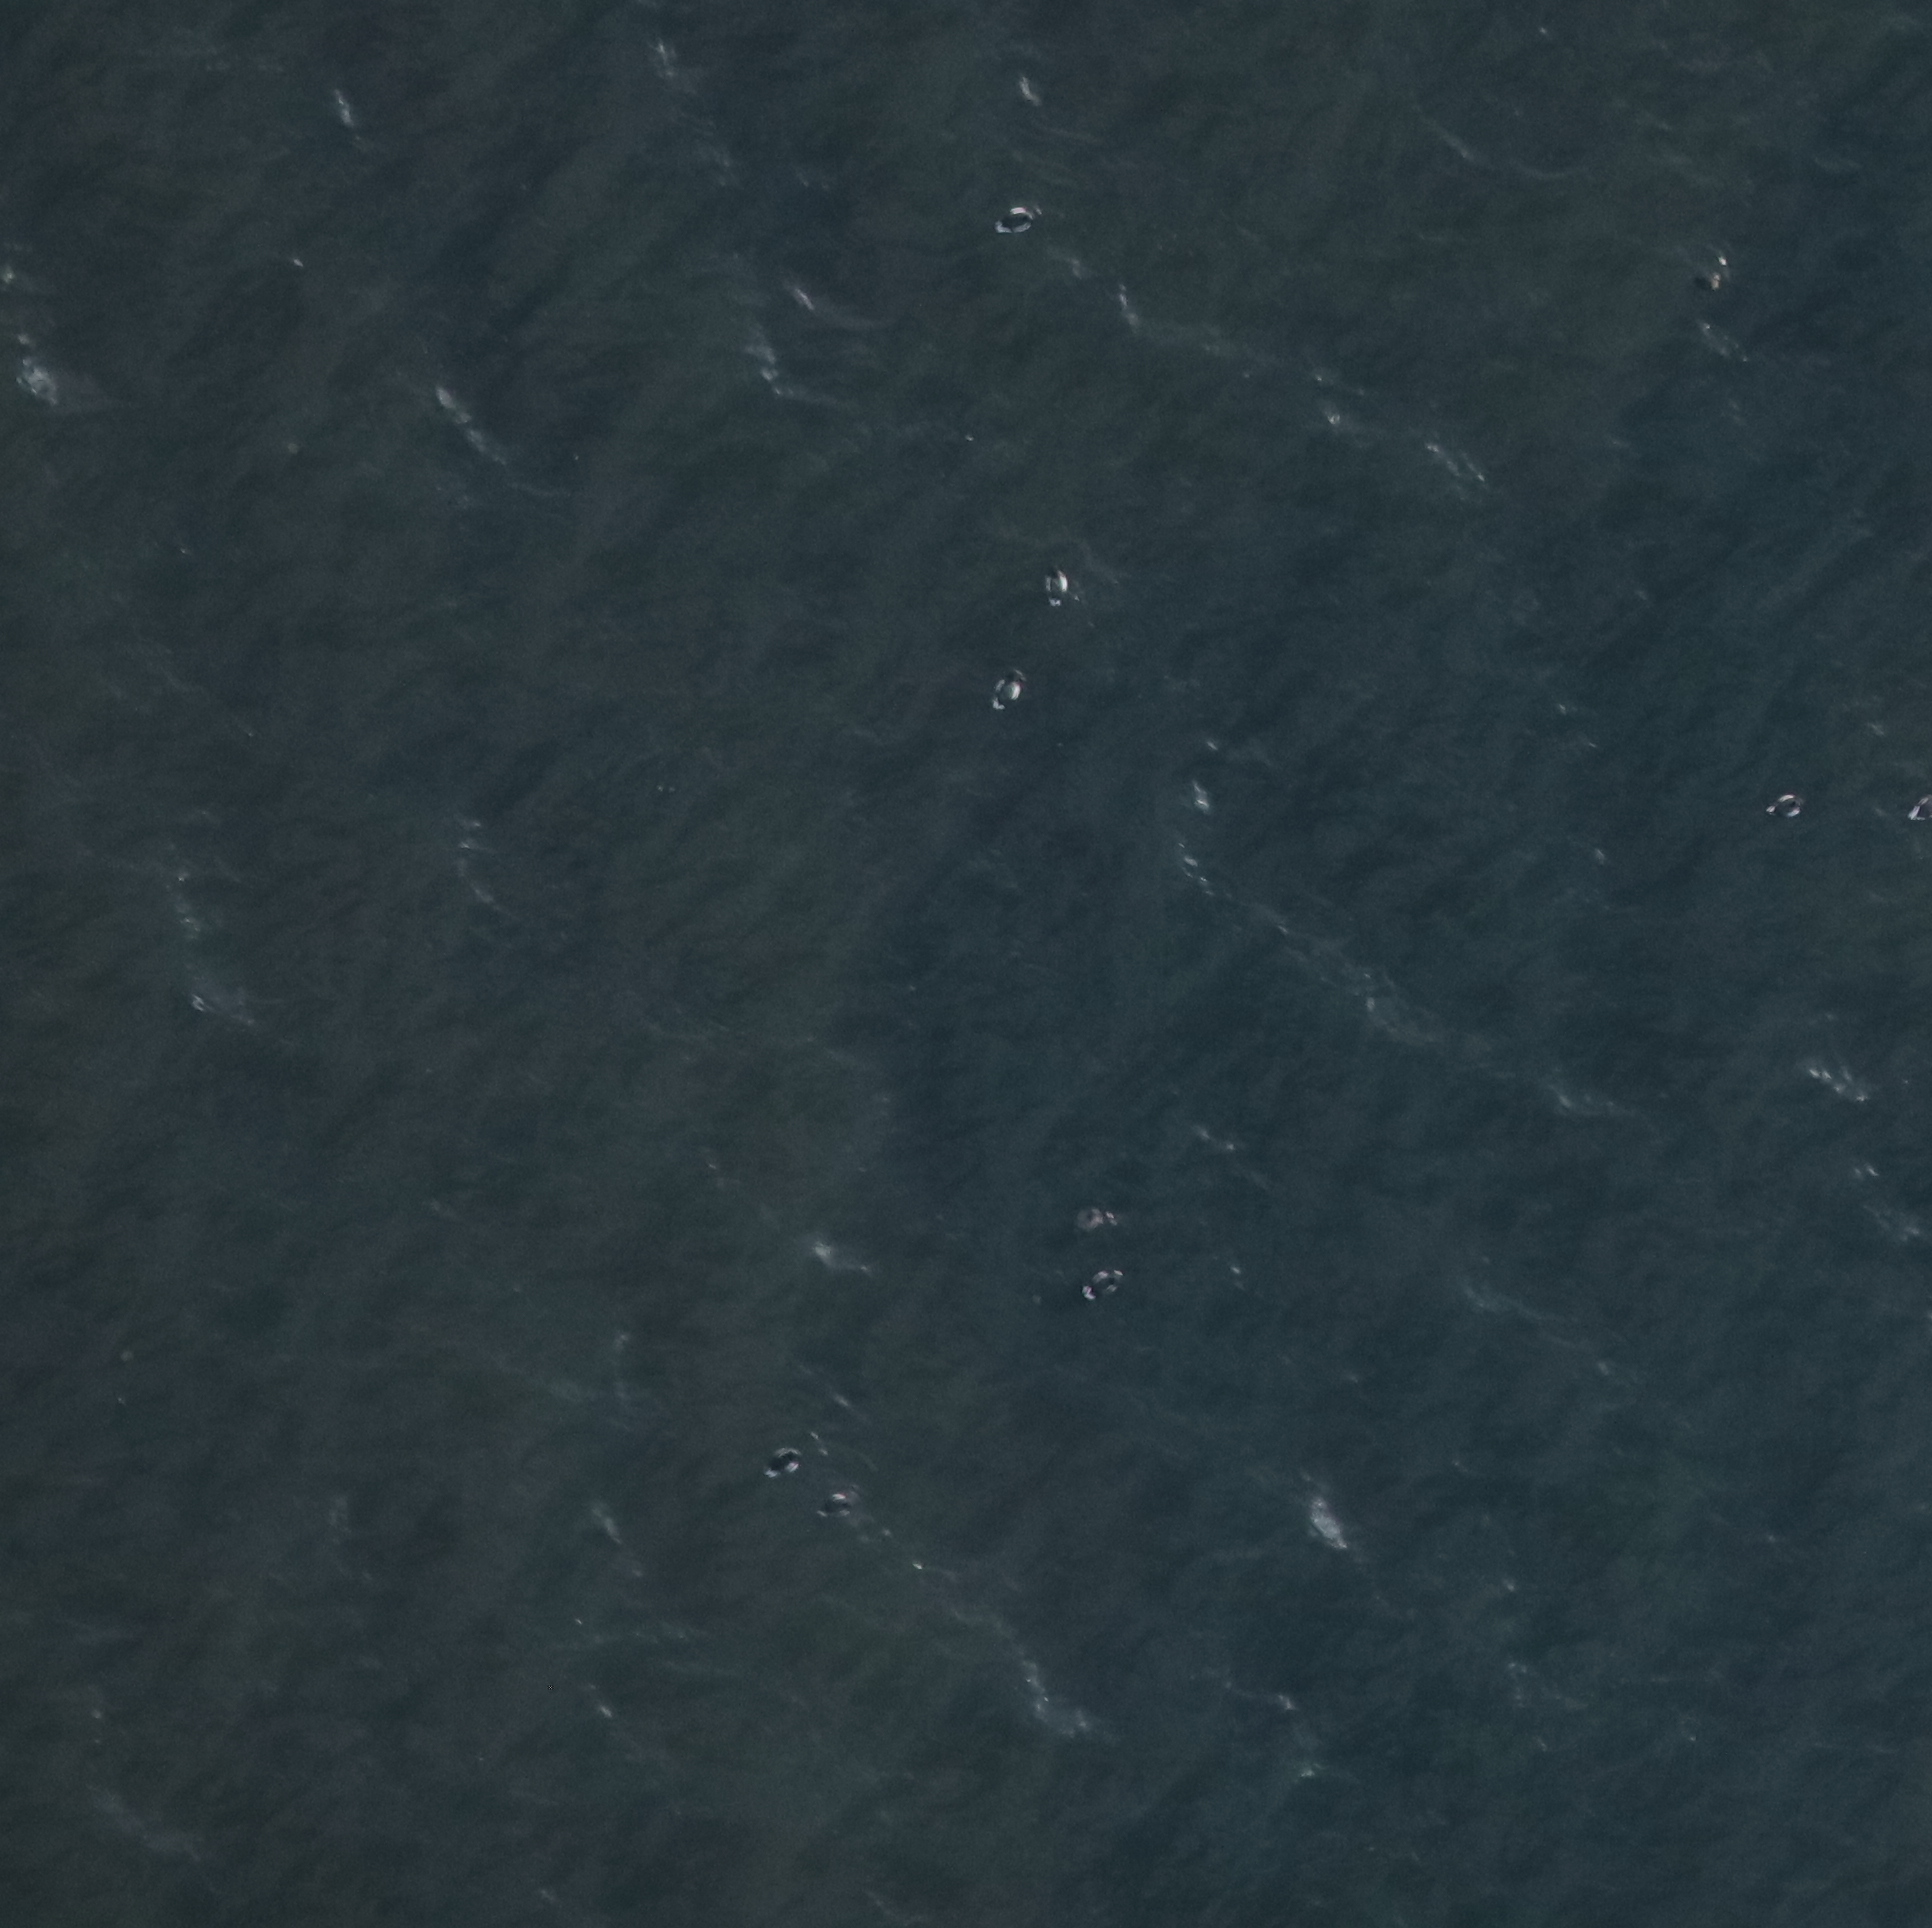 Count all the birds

10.